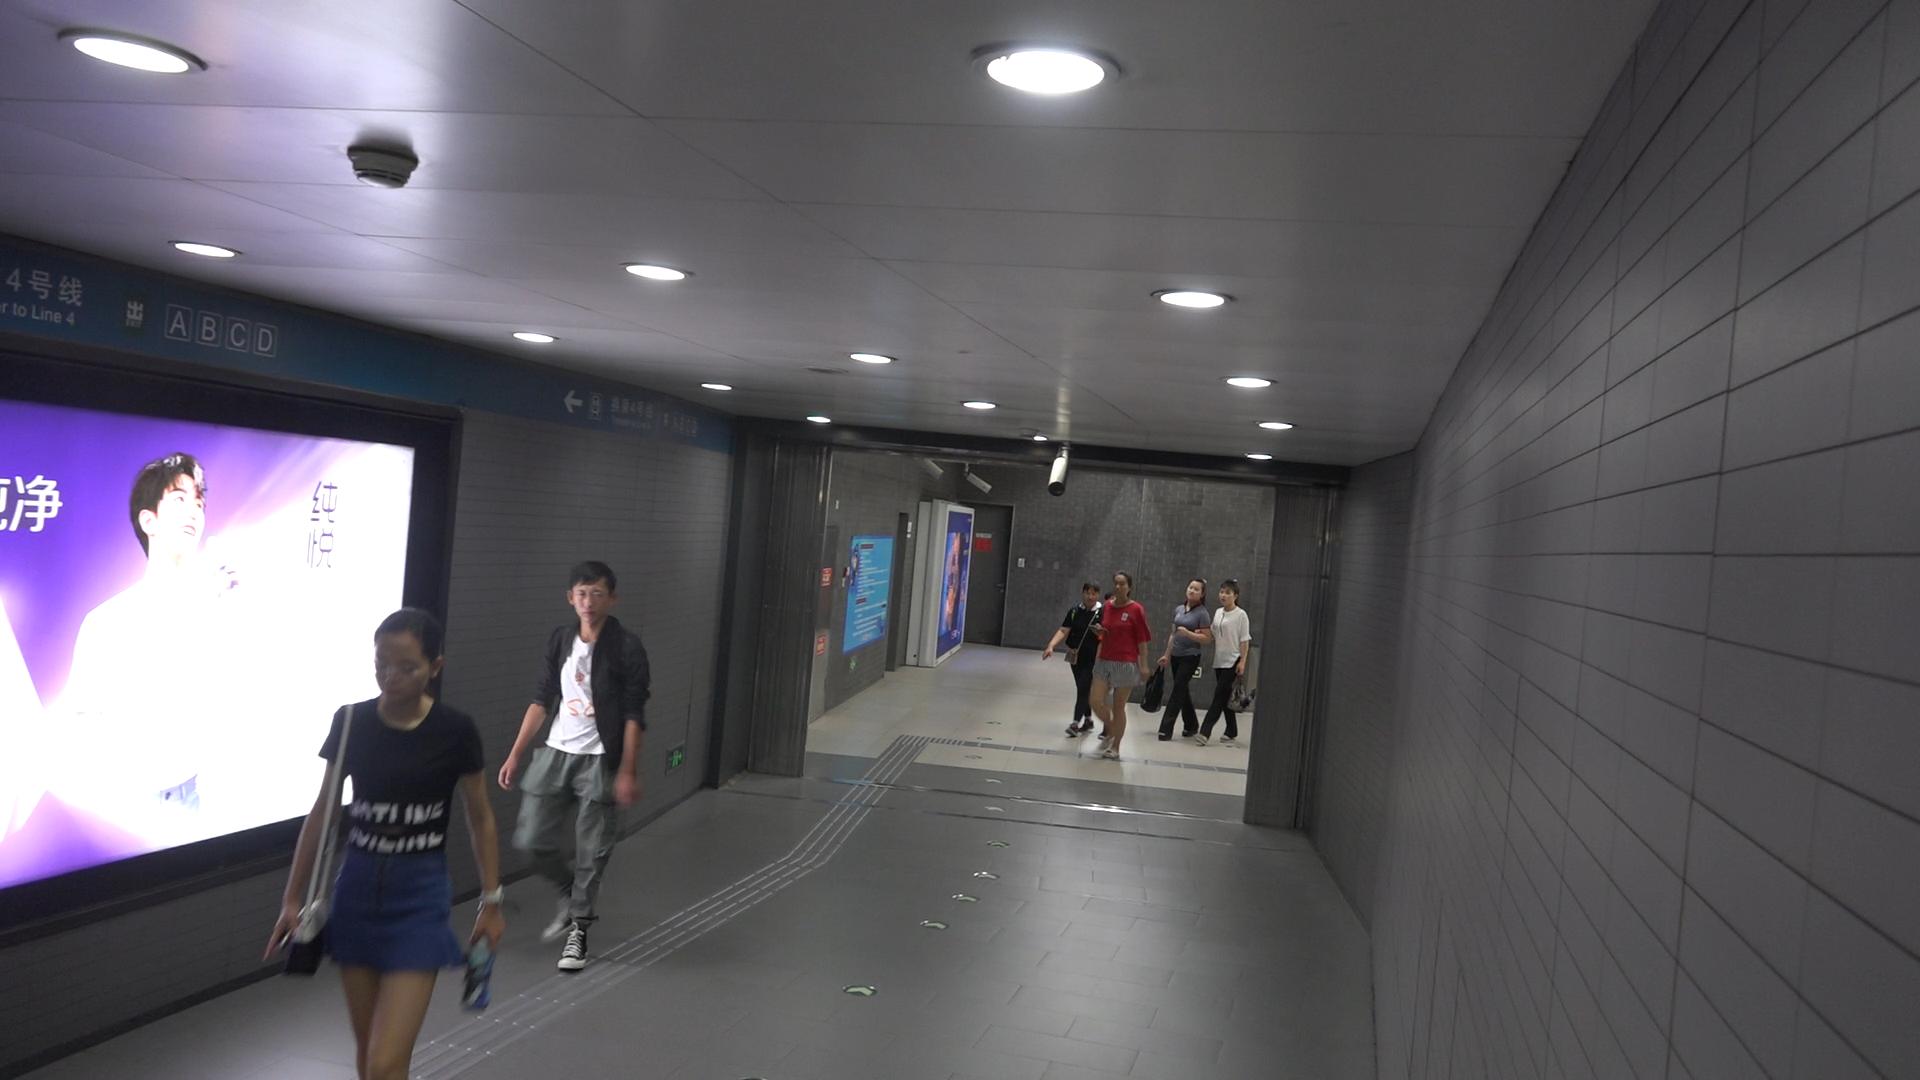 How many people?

7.